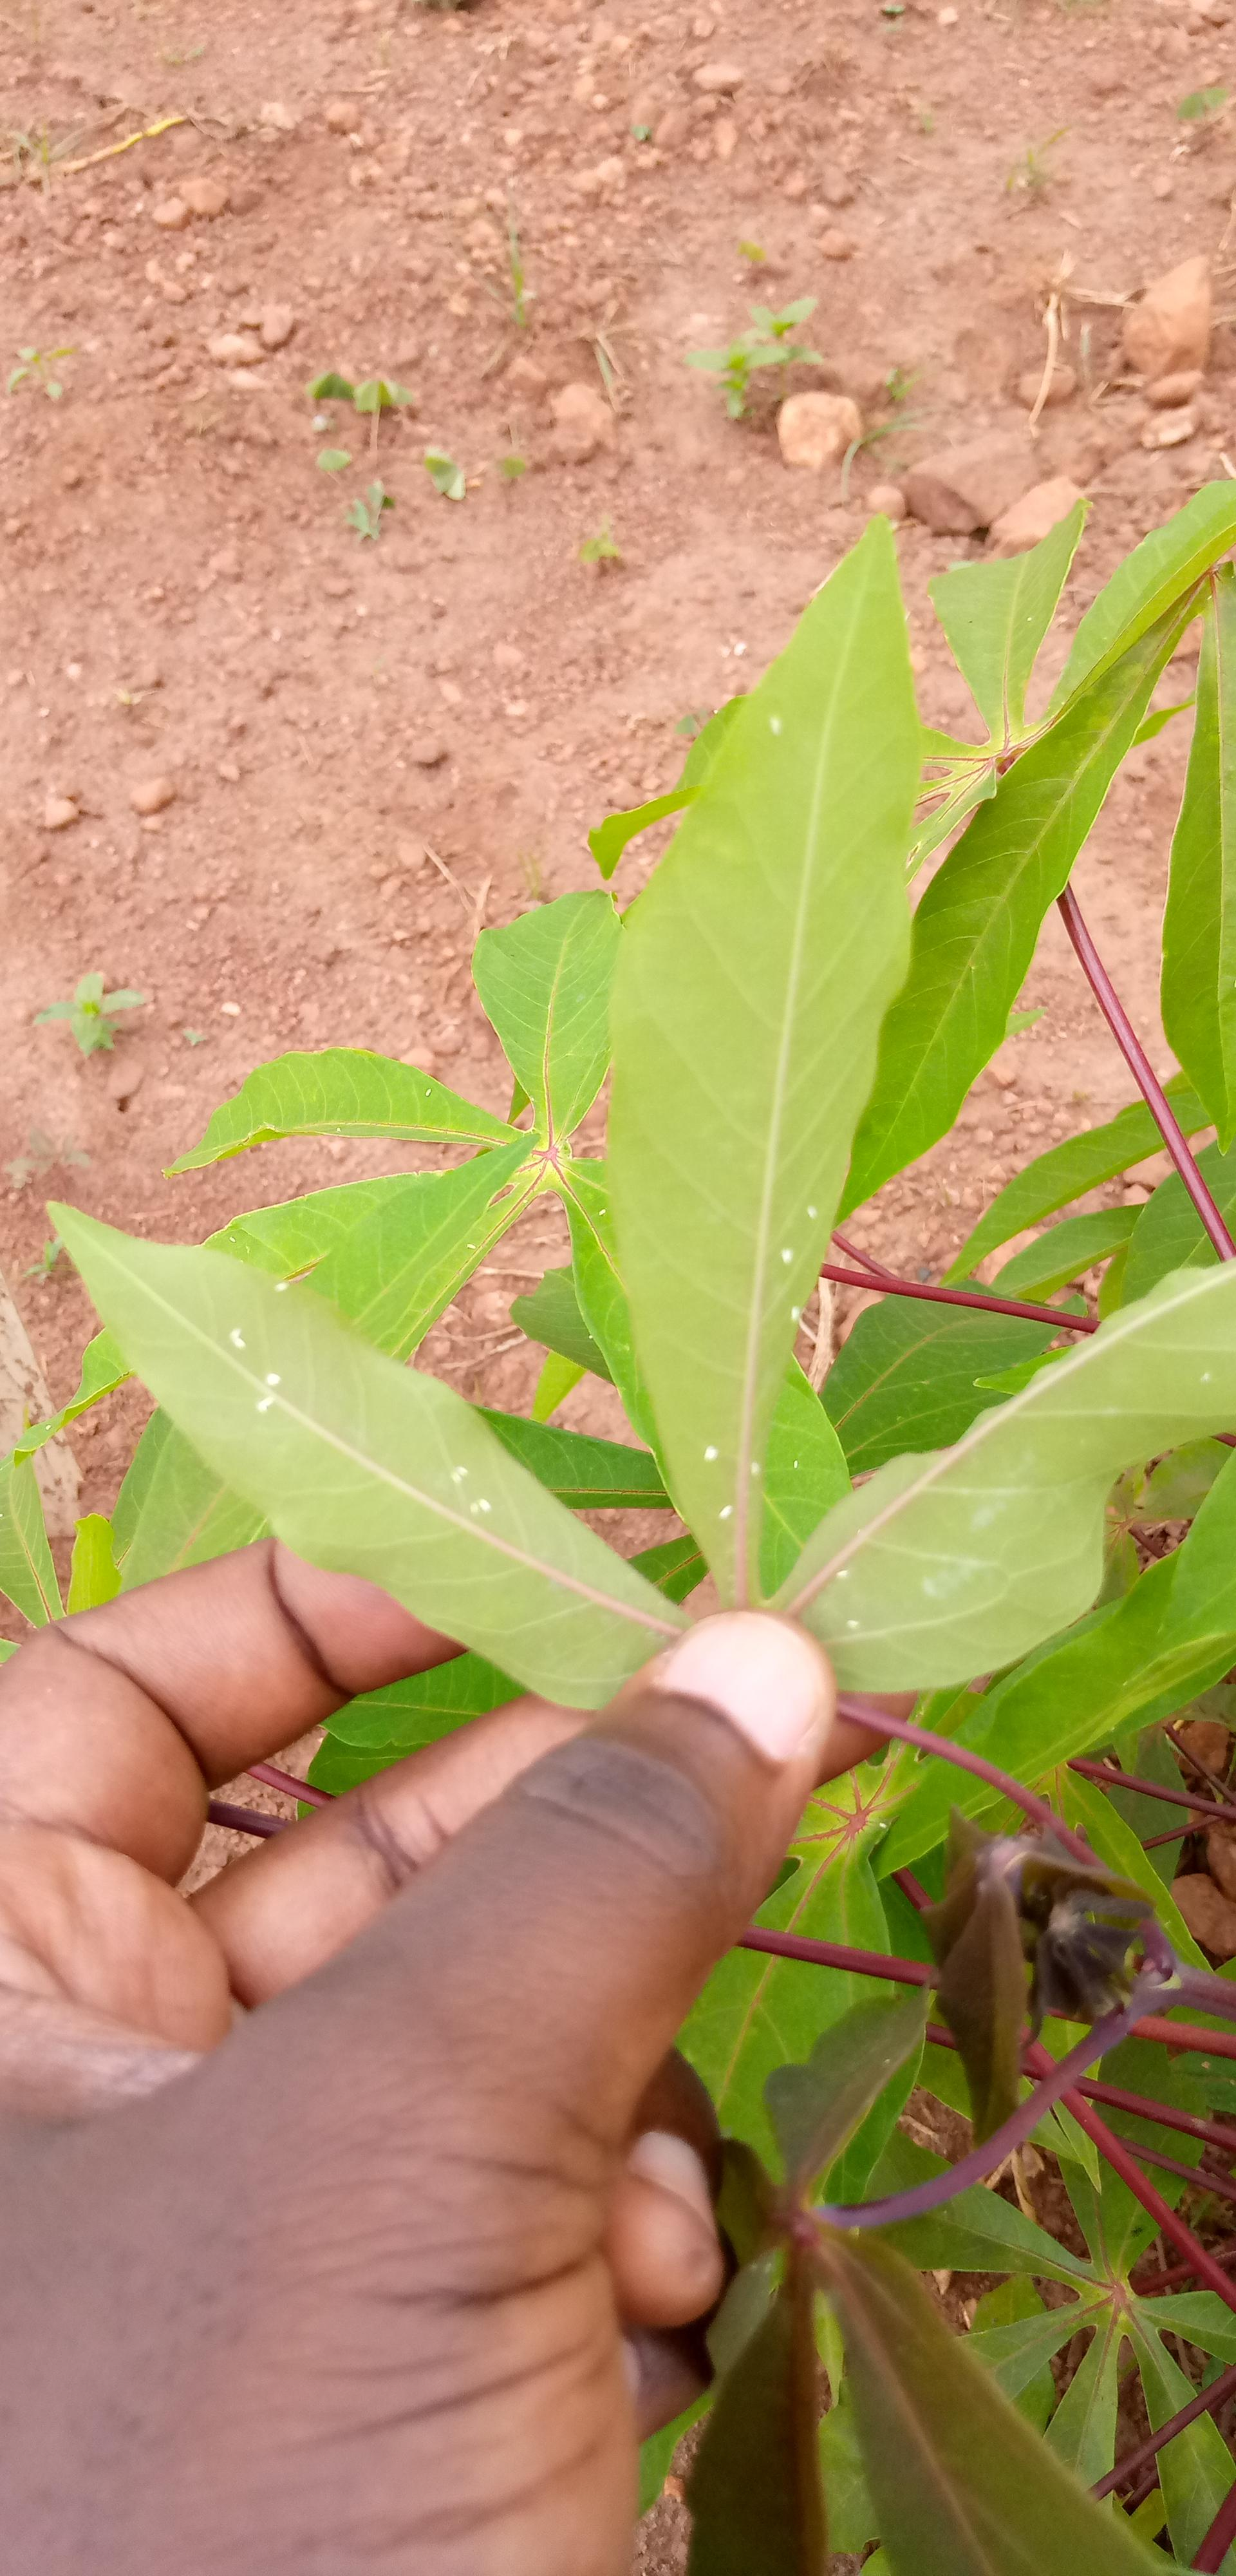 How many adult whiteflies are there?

4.